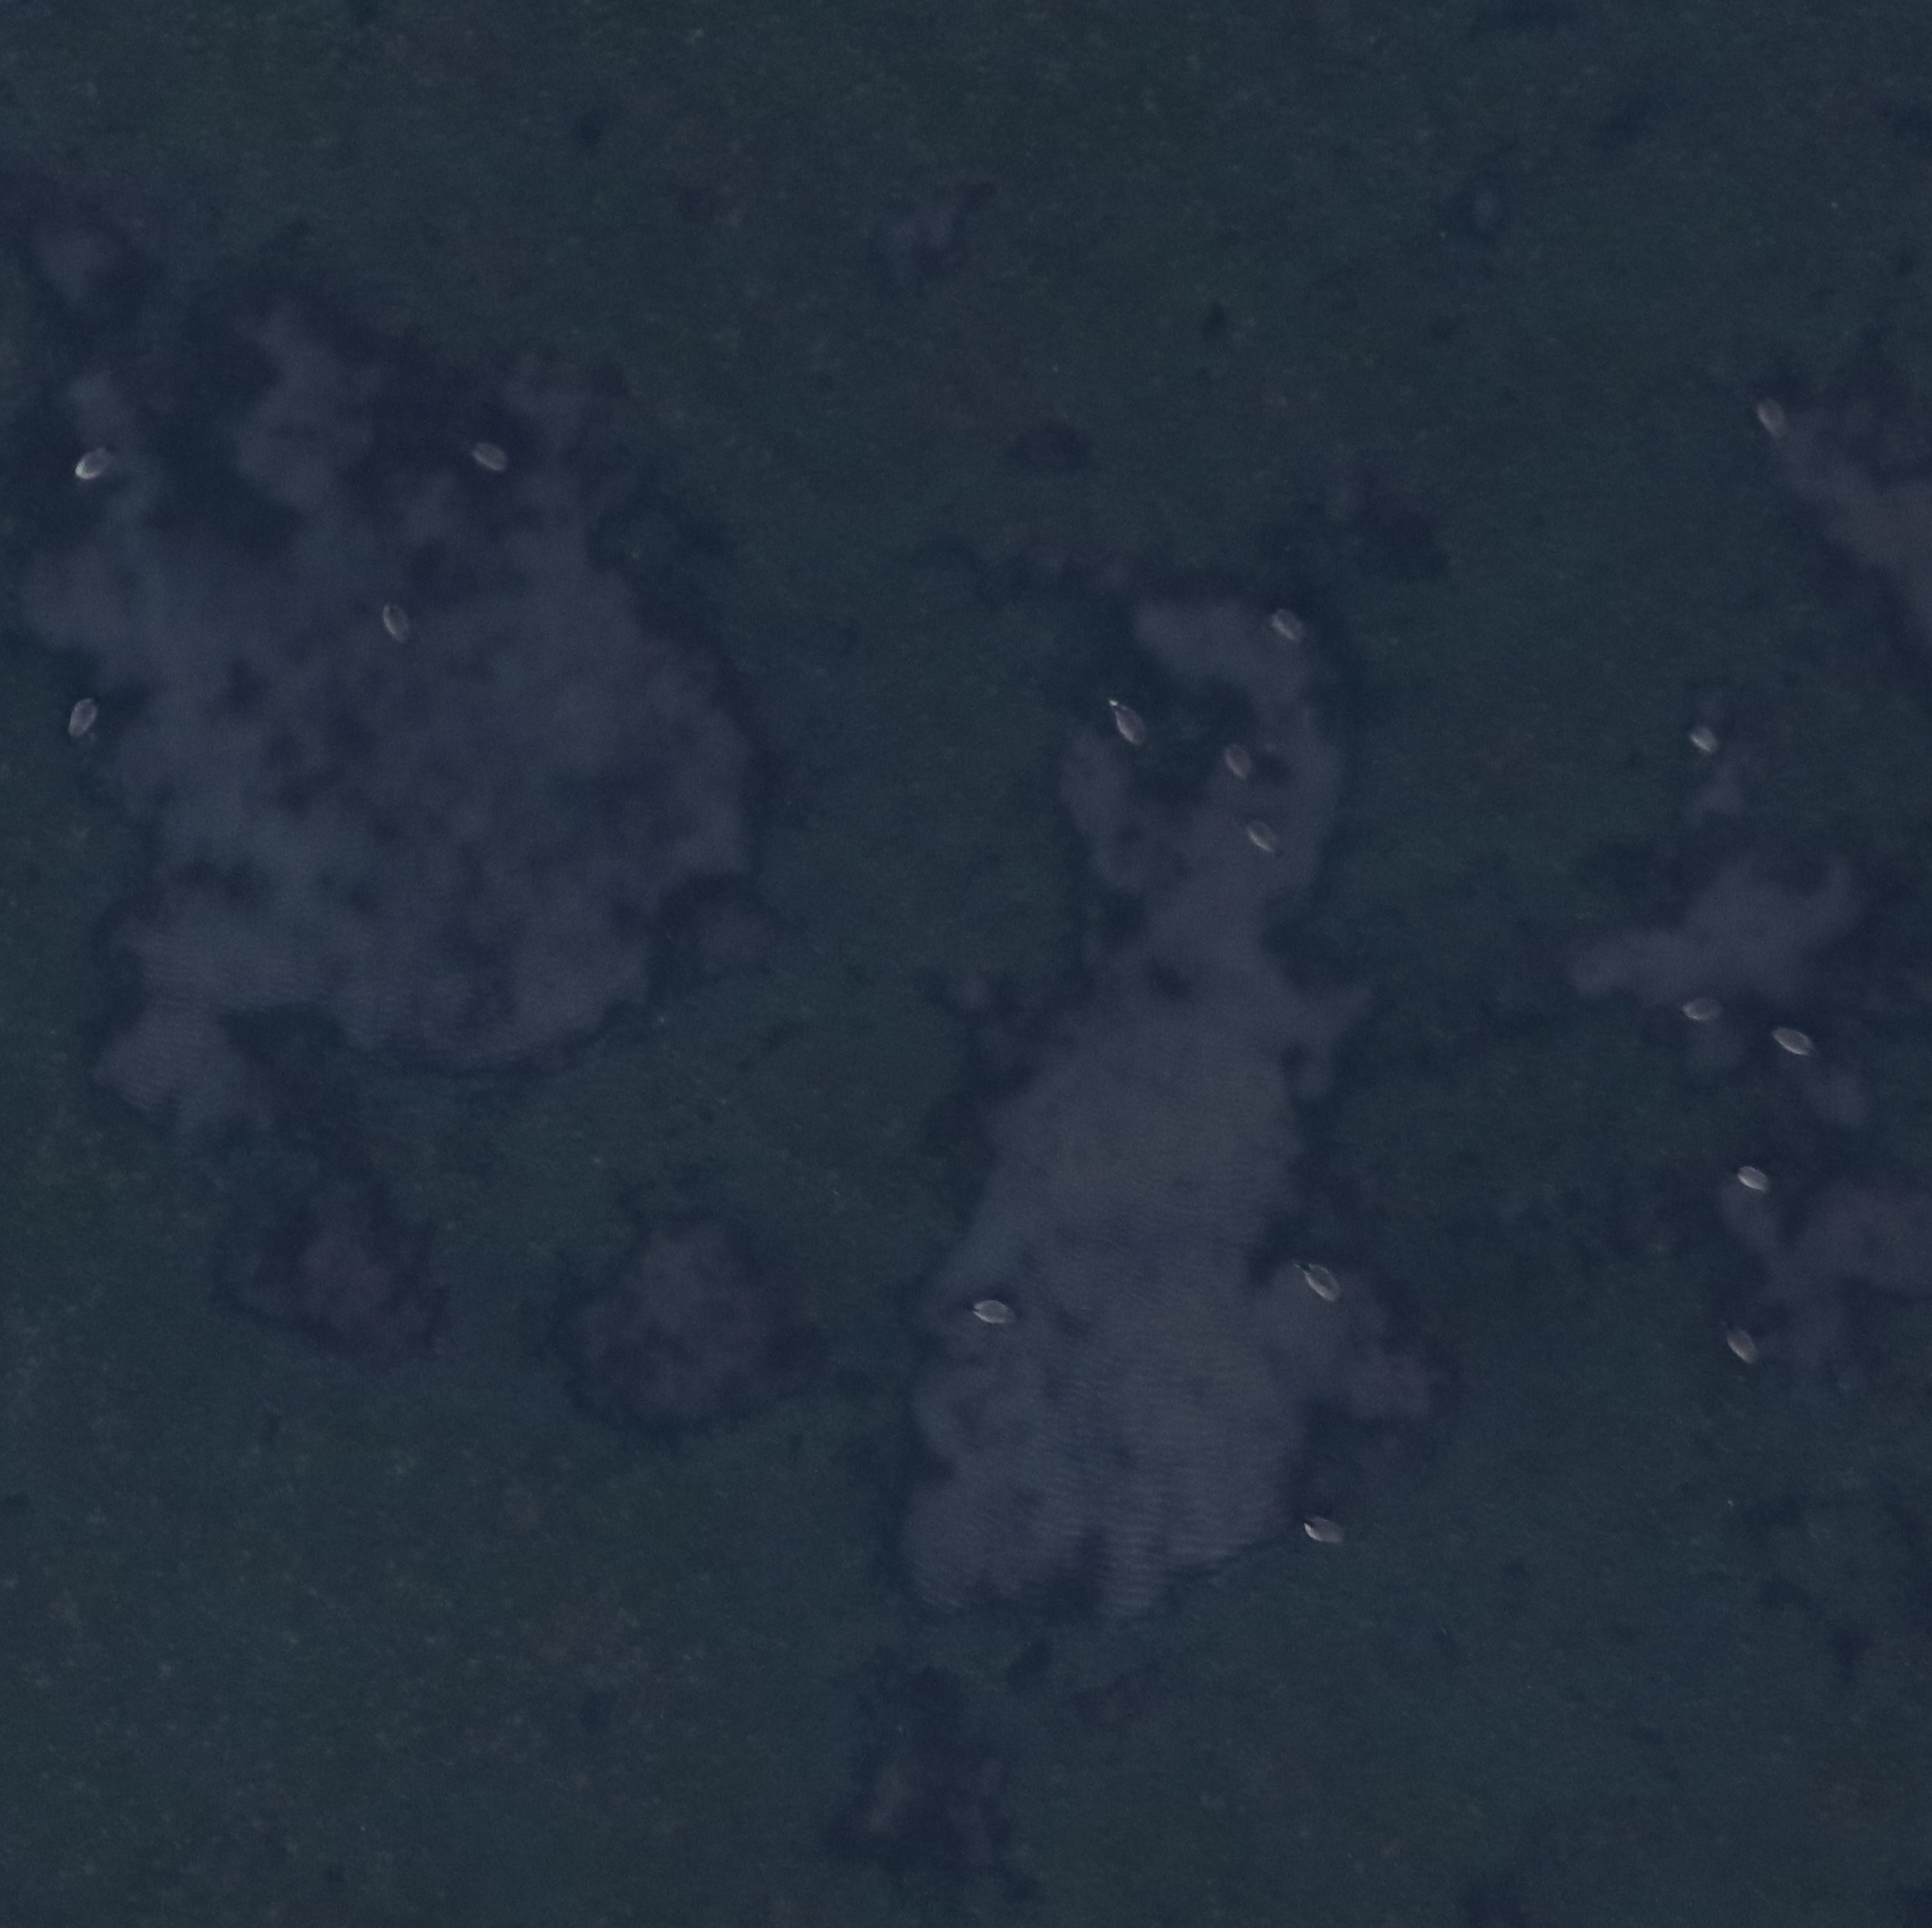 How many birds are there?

17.